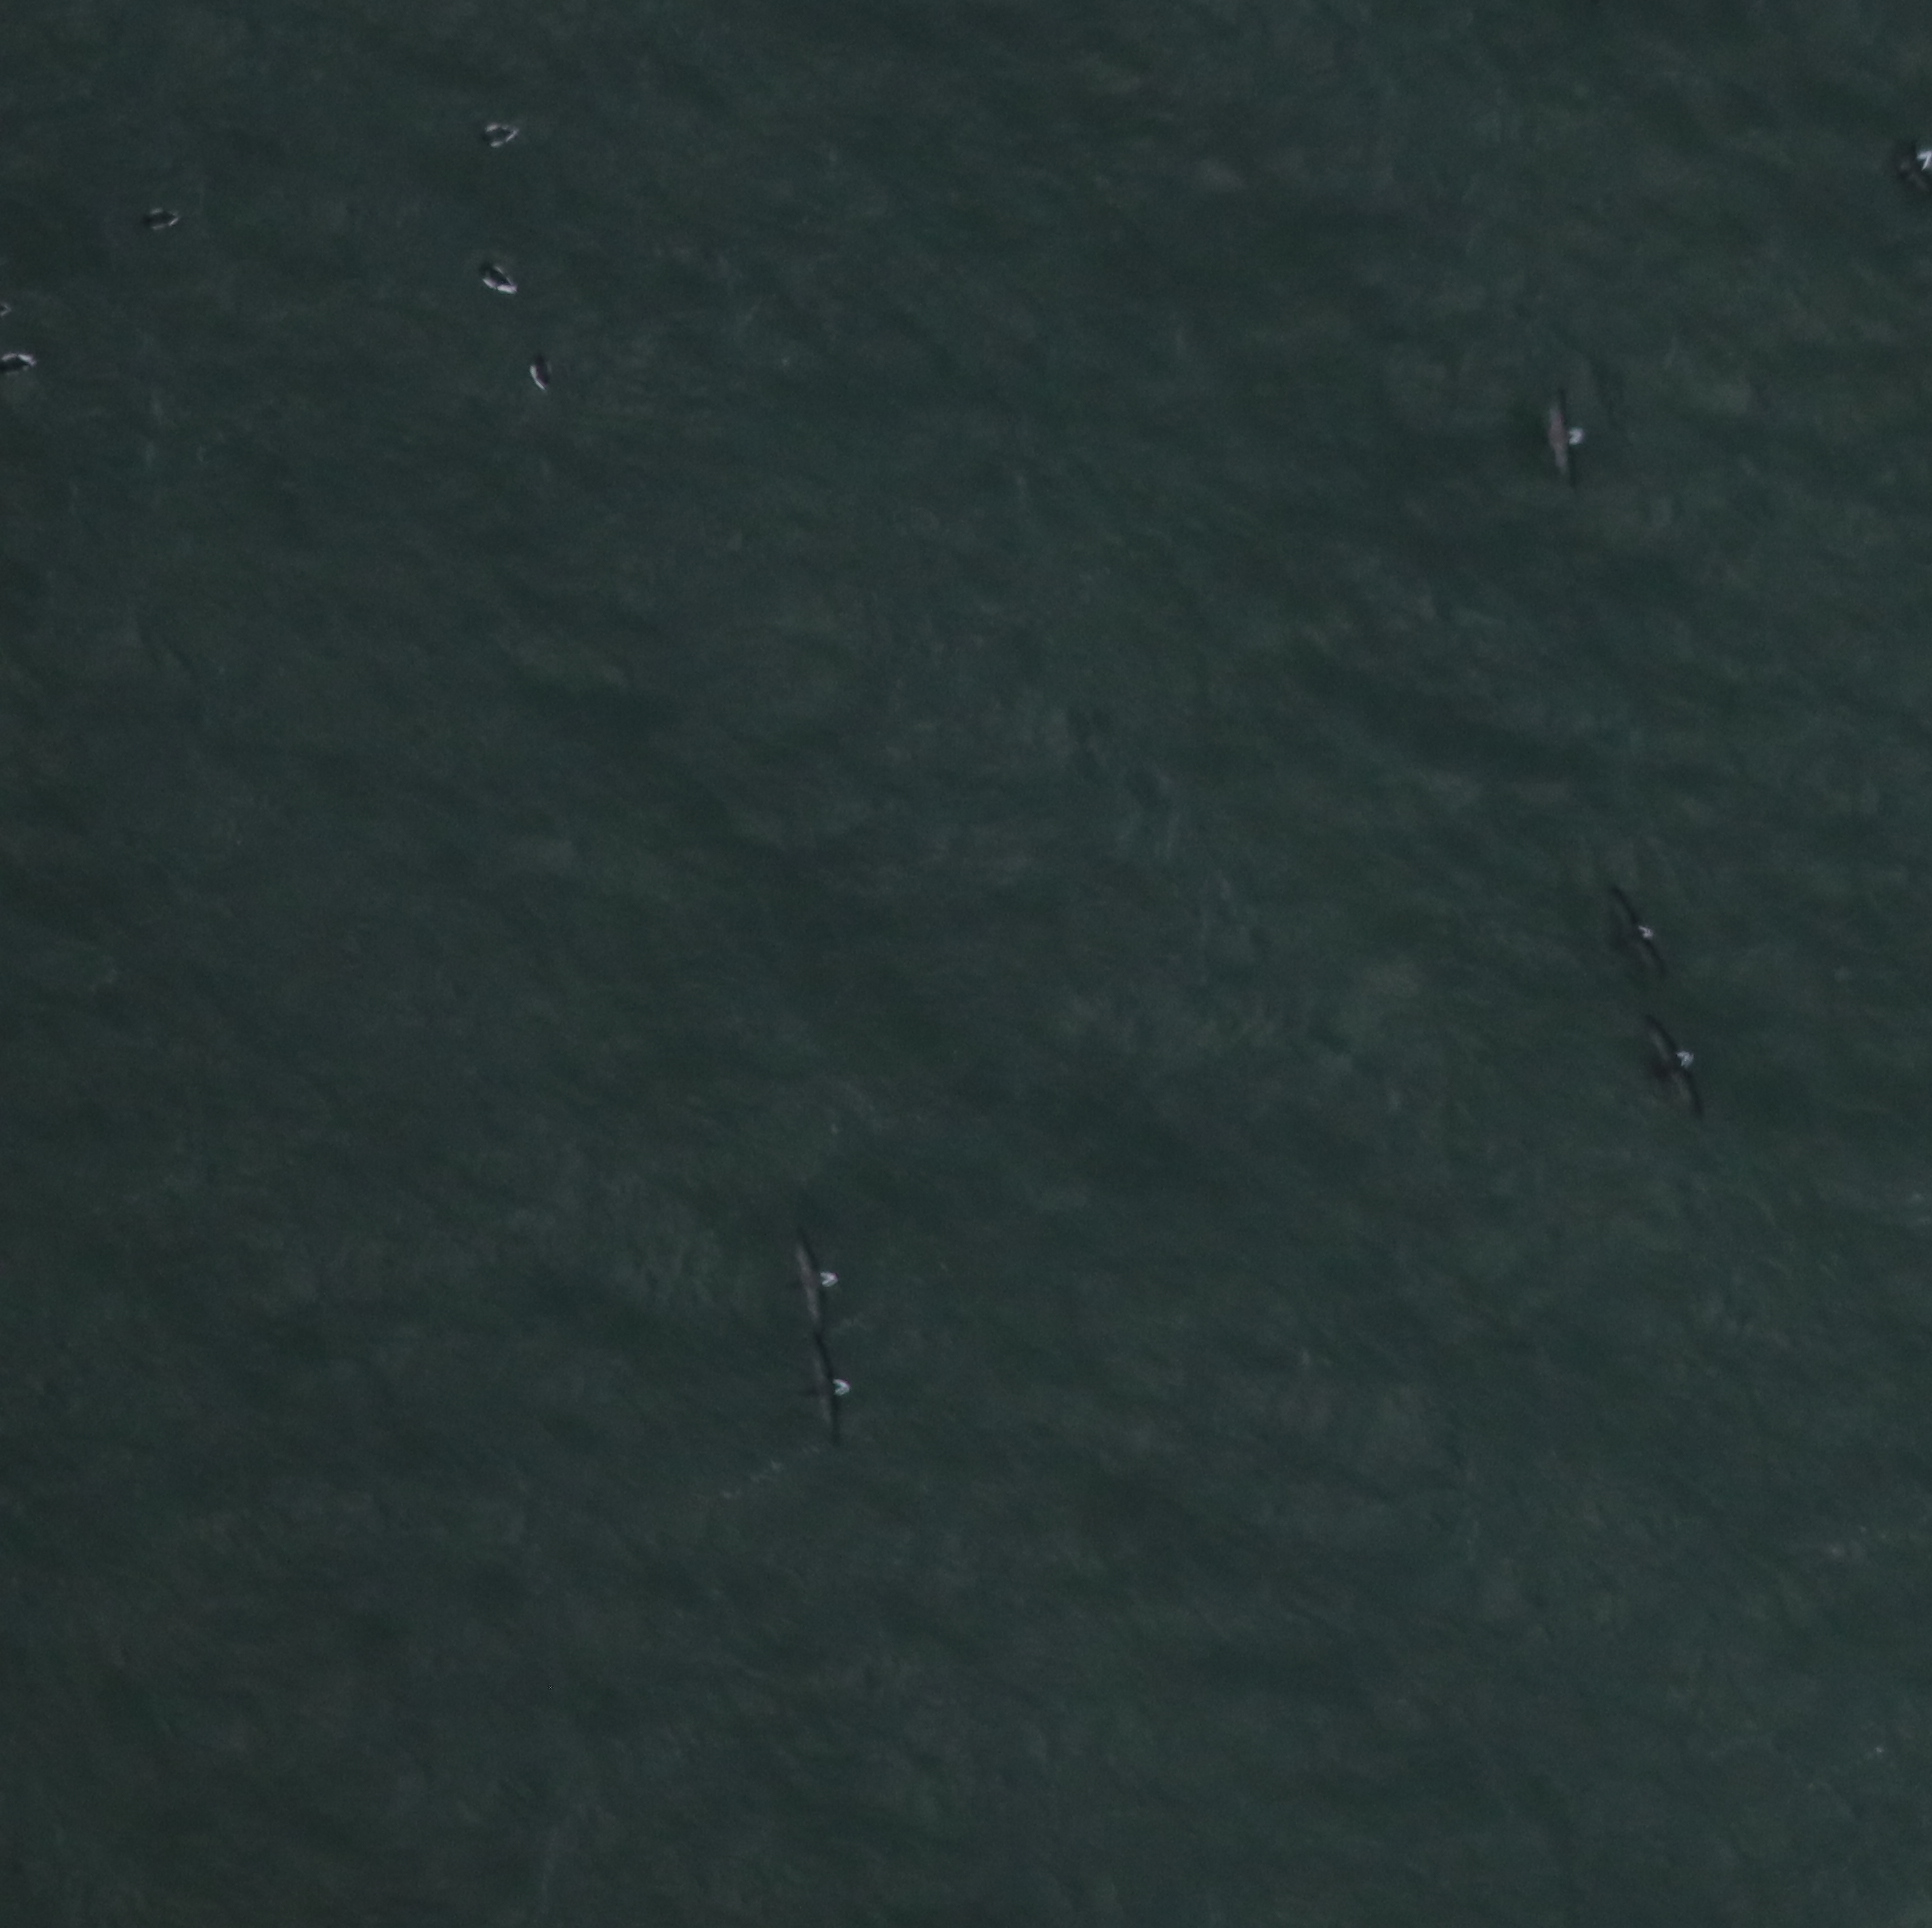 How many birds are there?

11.